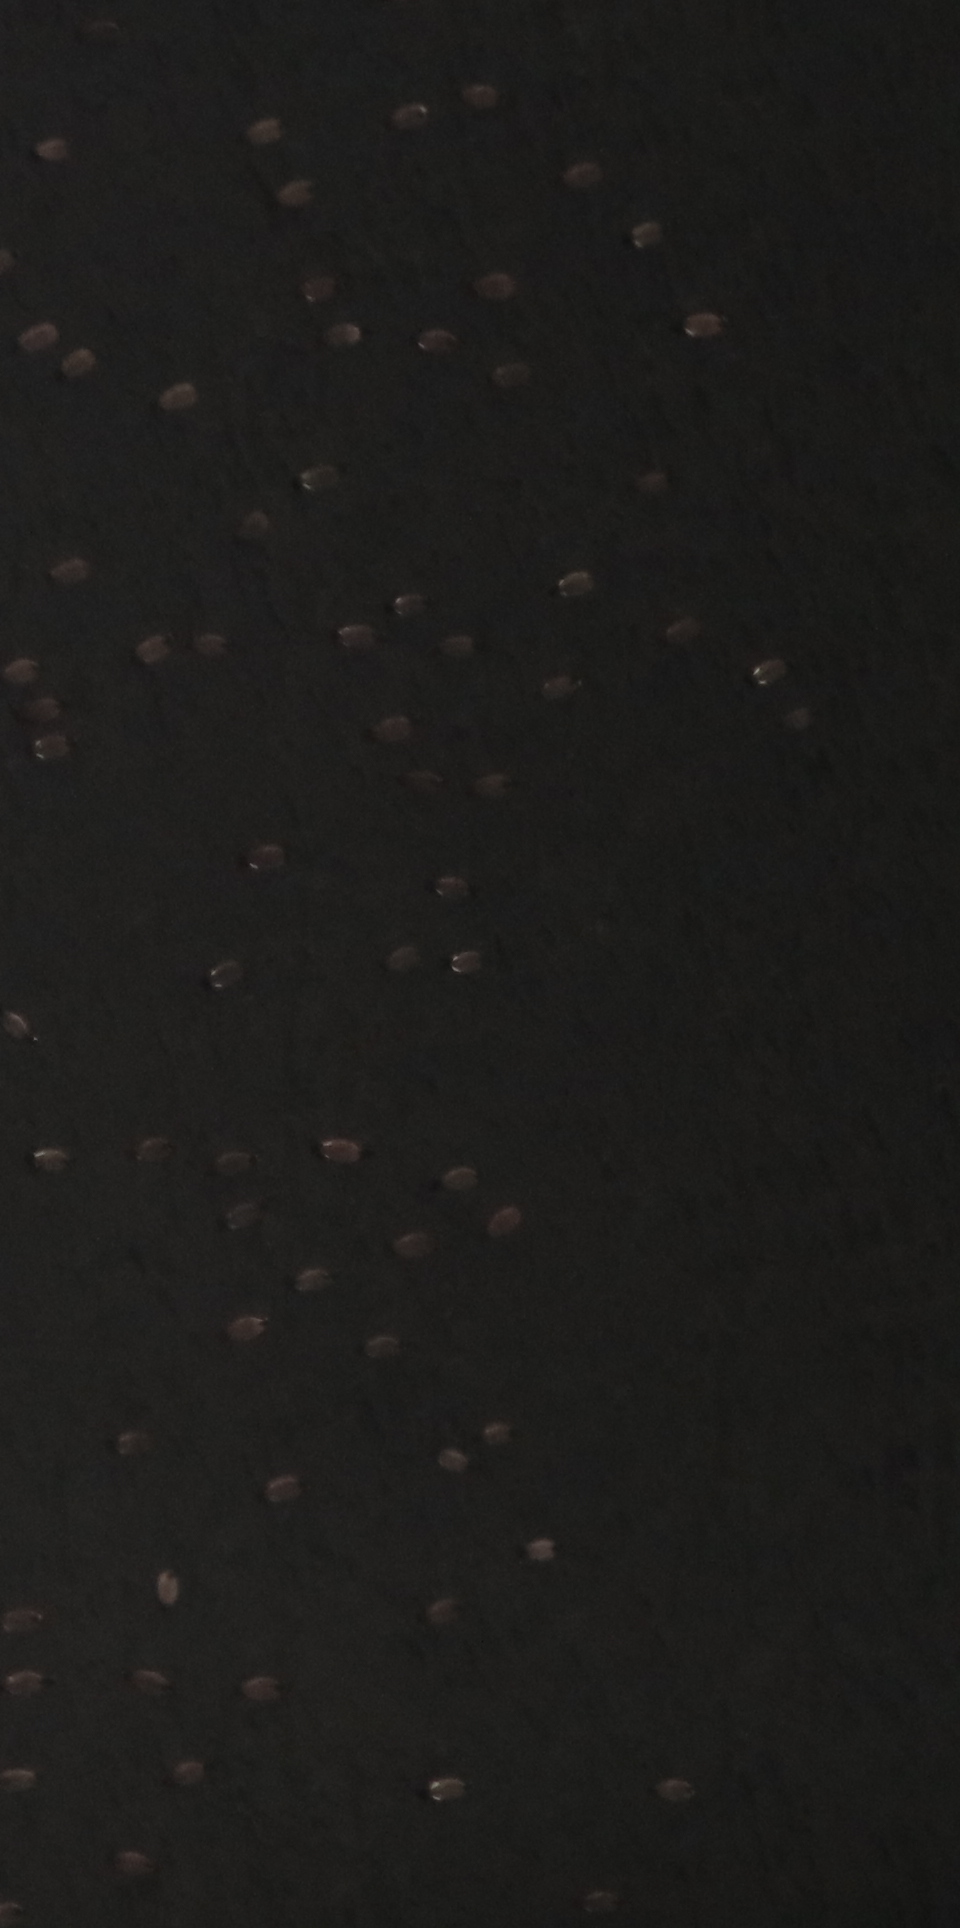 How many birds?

73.